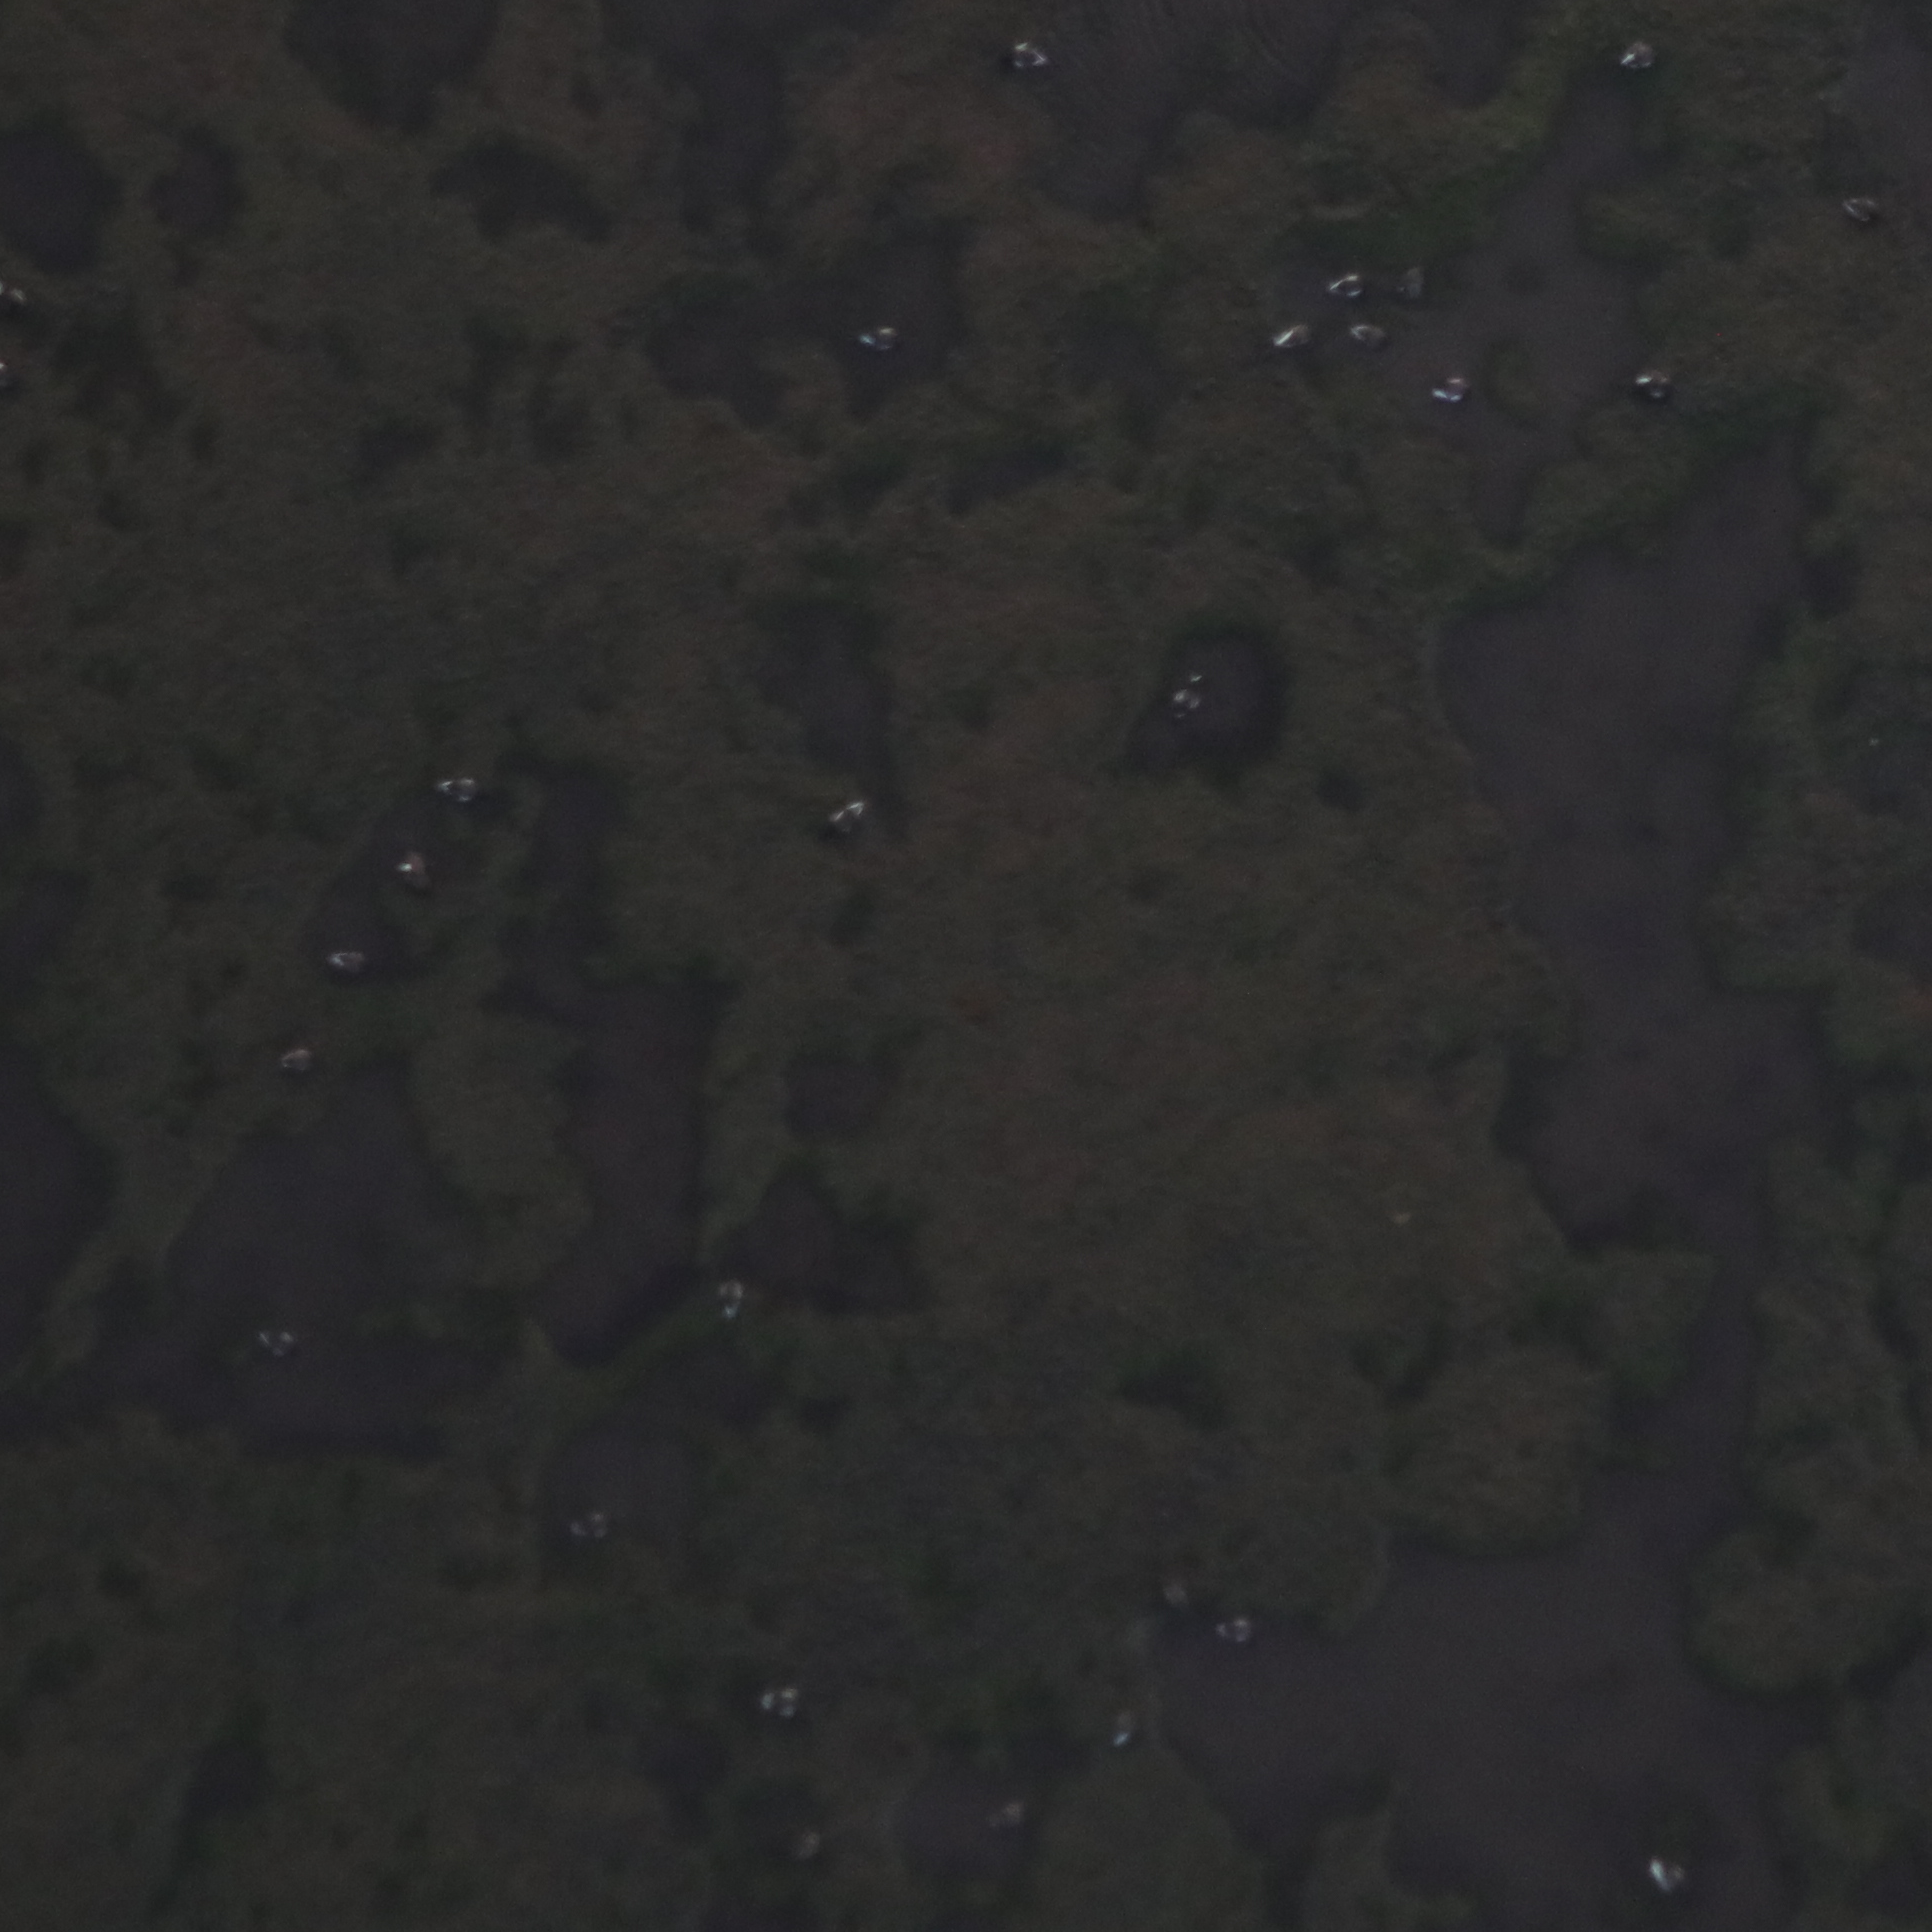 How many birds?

25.